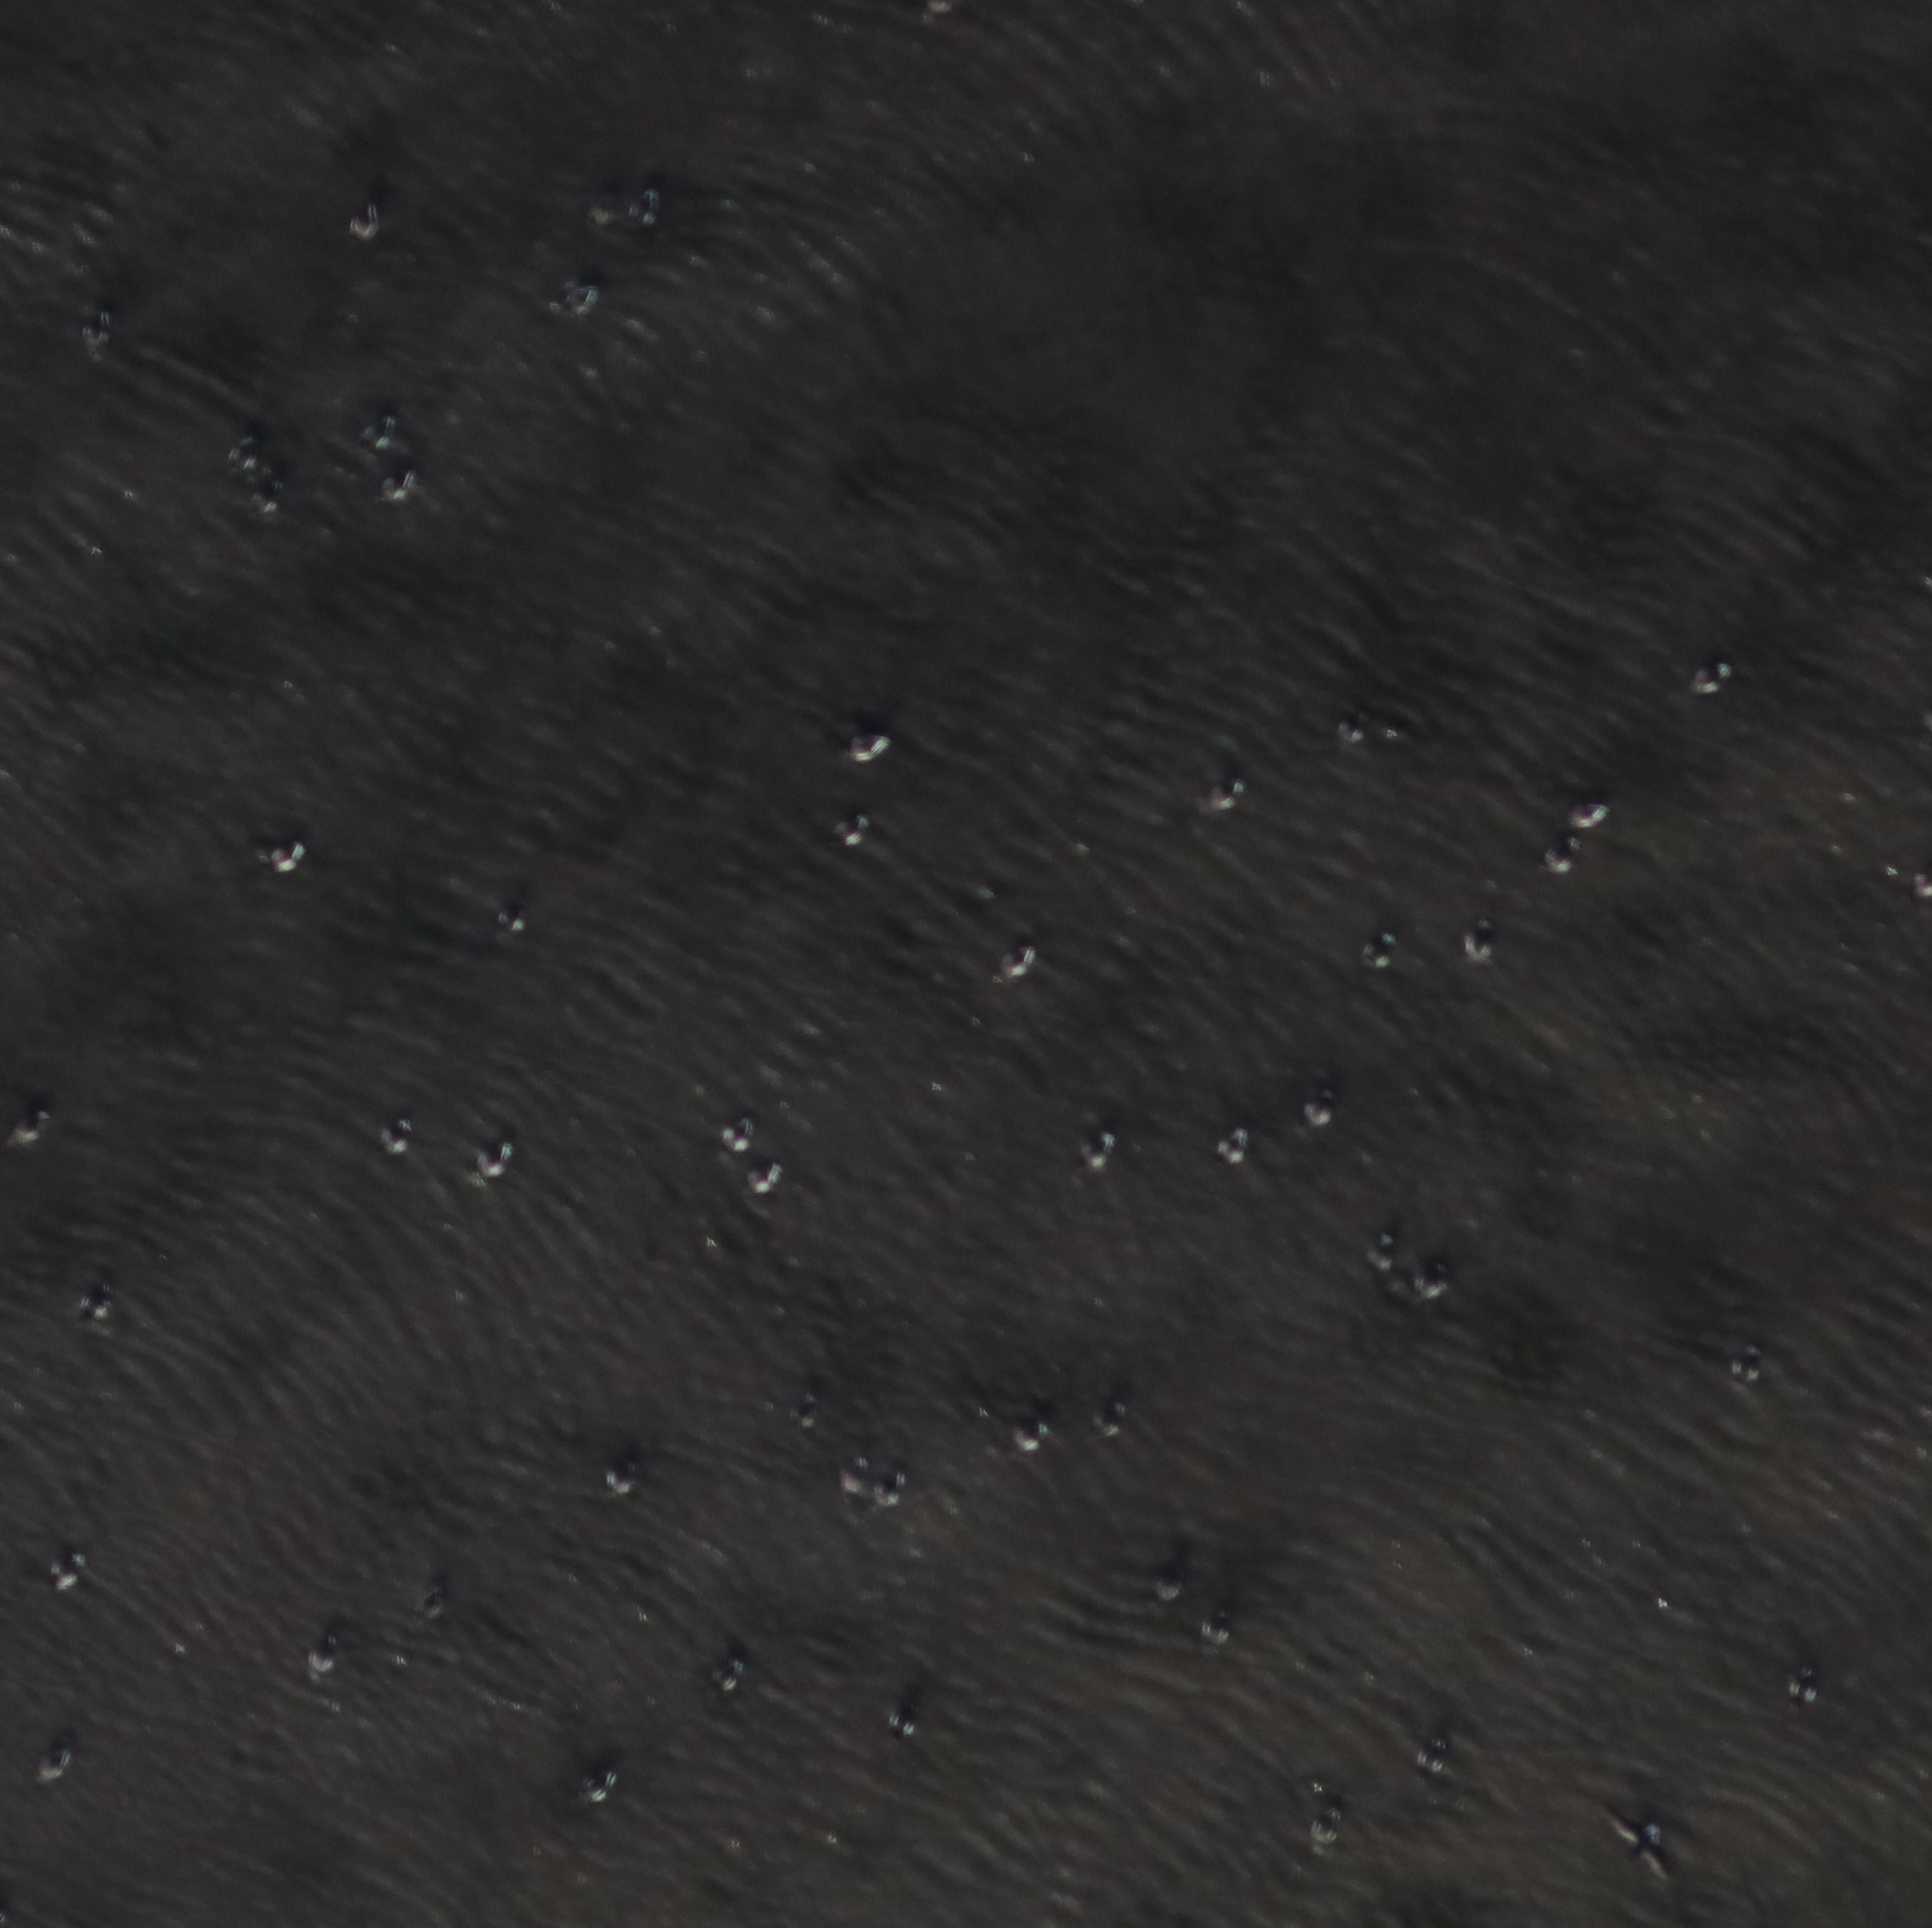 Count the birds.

52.